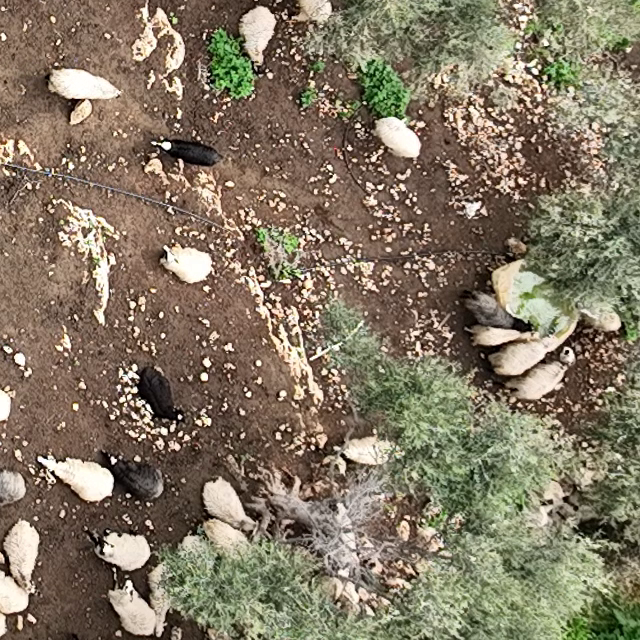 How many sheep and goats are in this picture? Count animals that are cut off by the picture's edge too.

27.